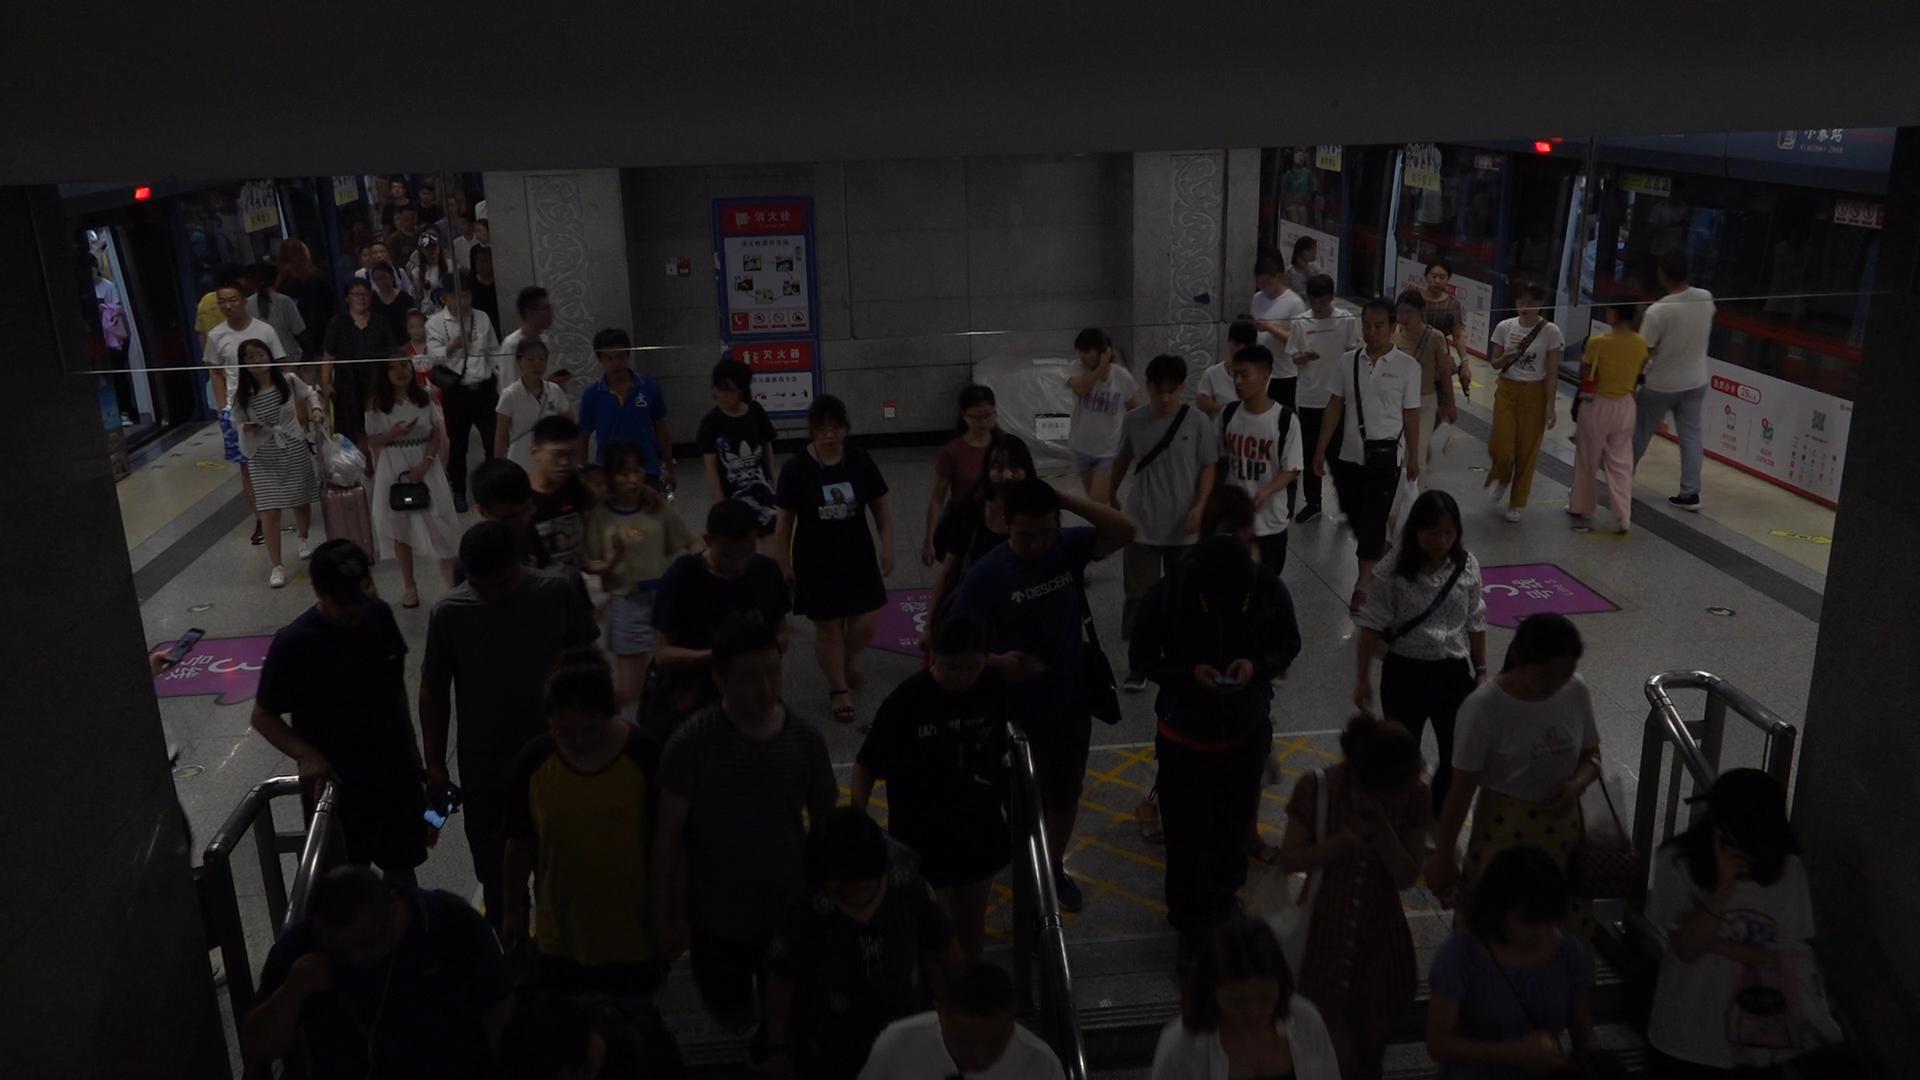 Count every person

59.